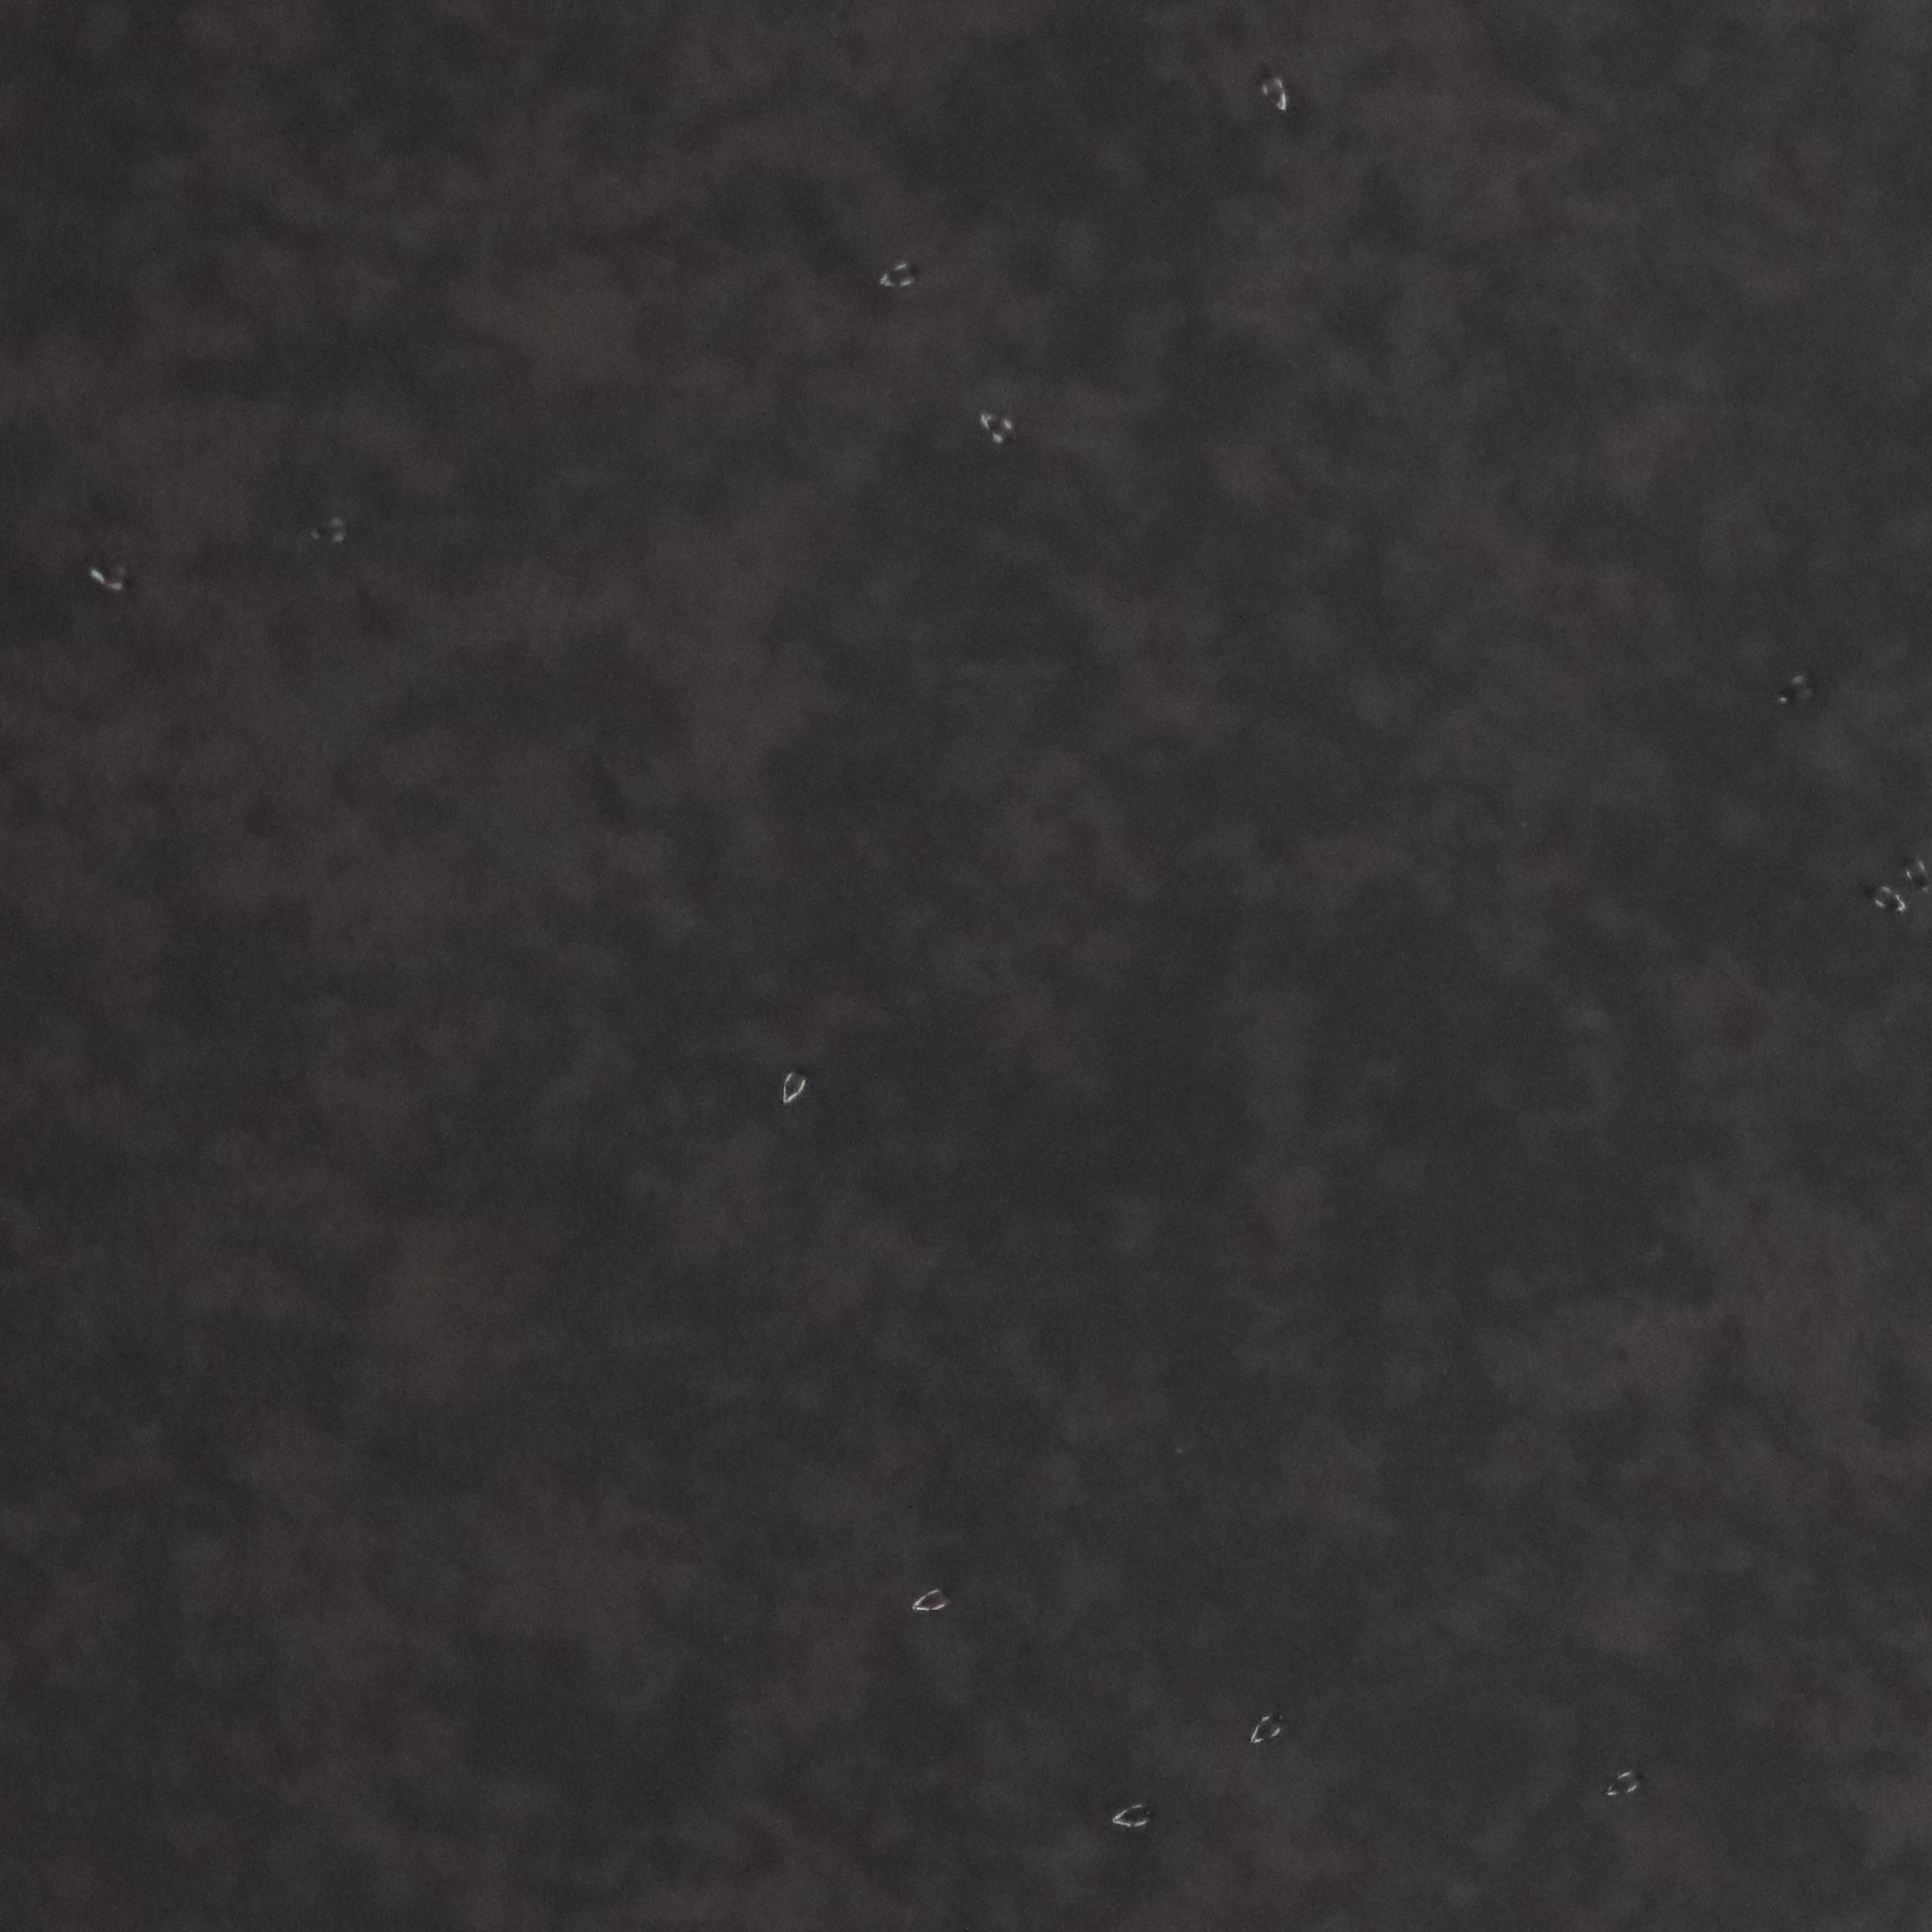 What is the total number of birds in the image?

13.